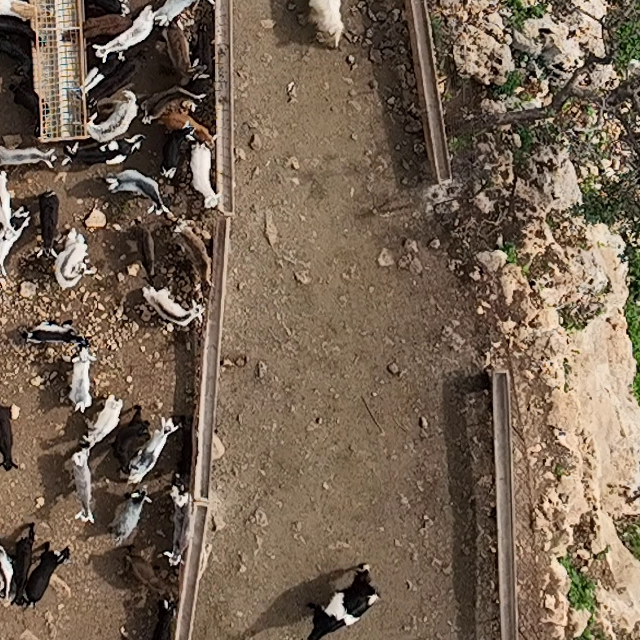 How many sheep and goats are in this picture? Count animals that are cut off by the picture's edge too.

39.